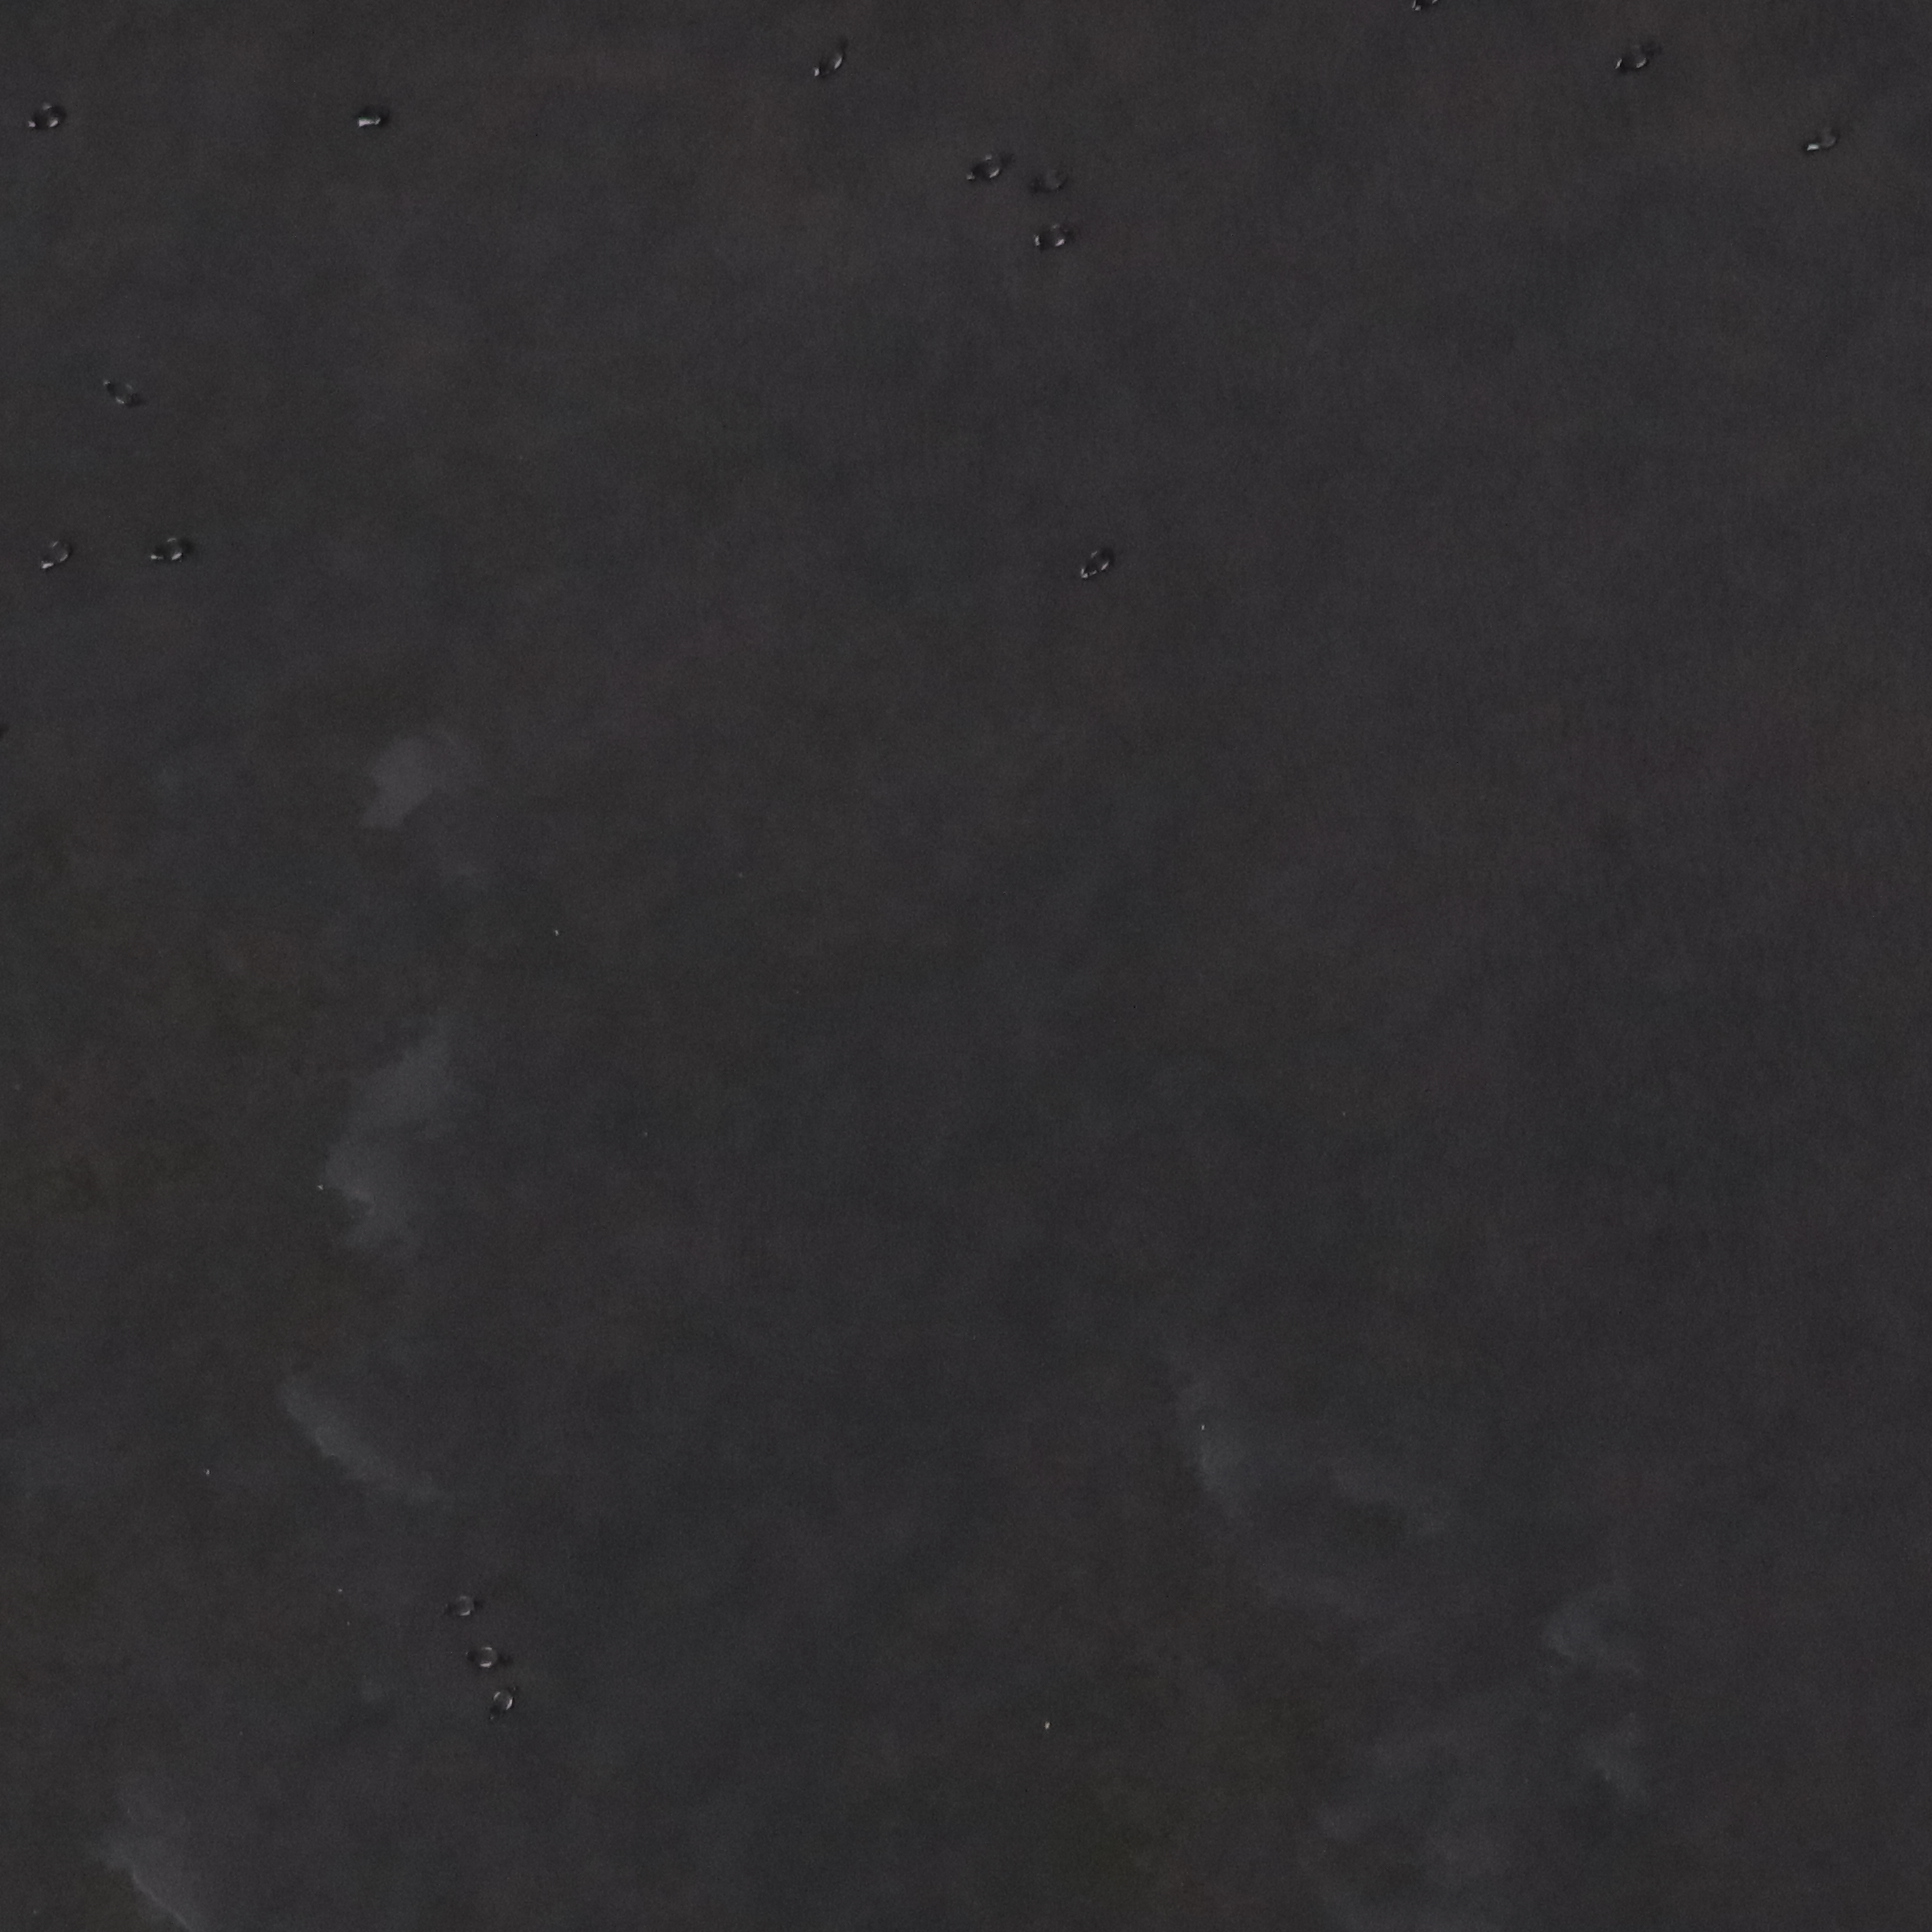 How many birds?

15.